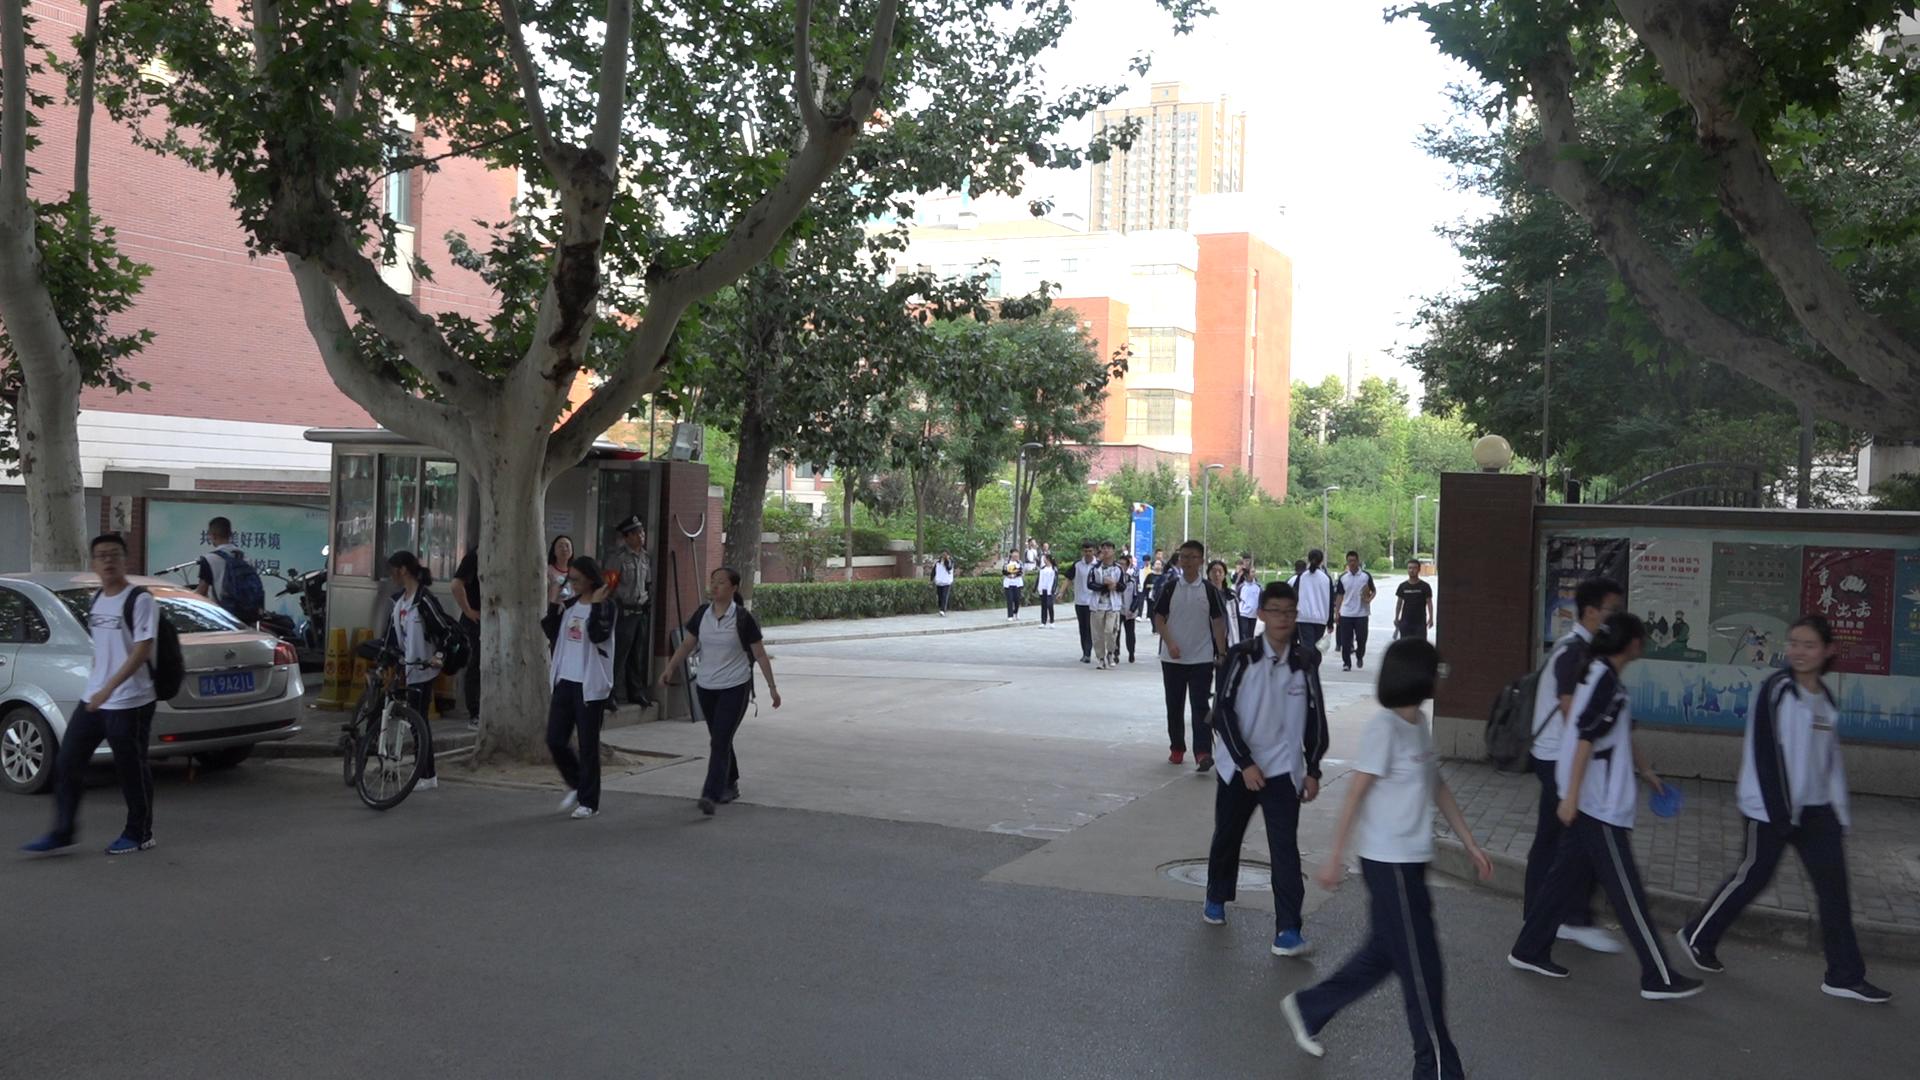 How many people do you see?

35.